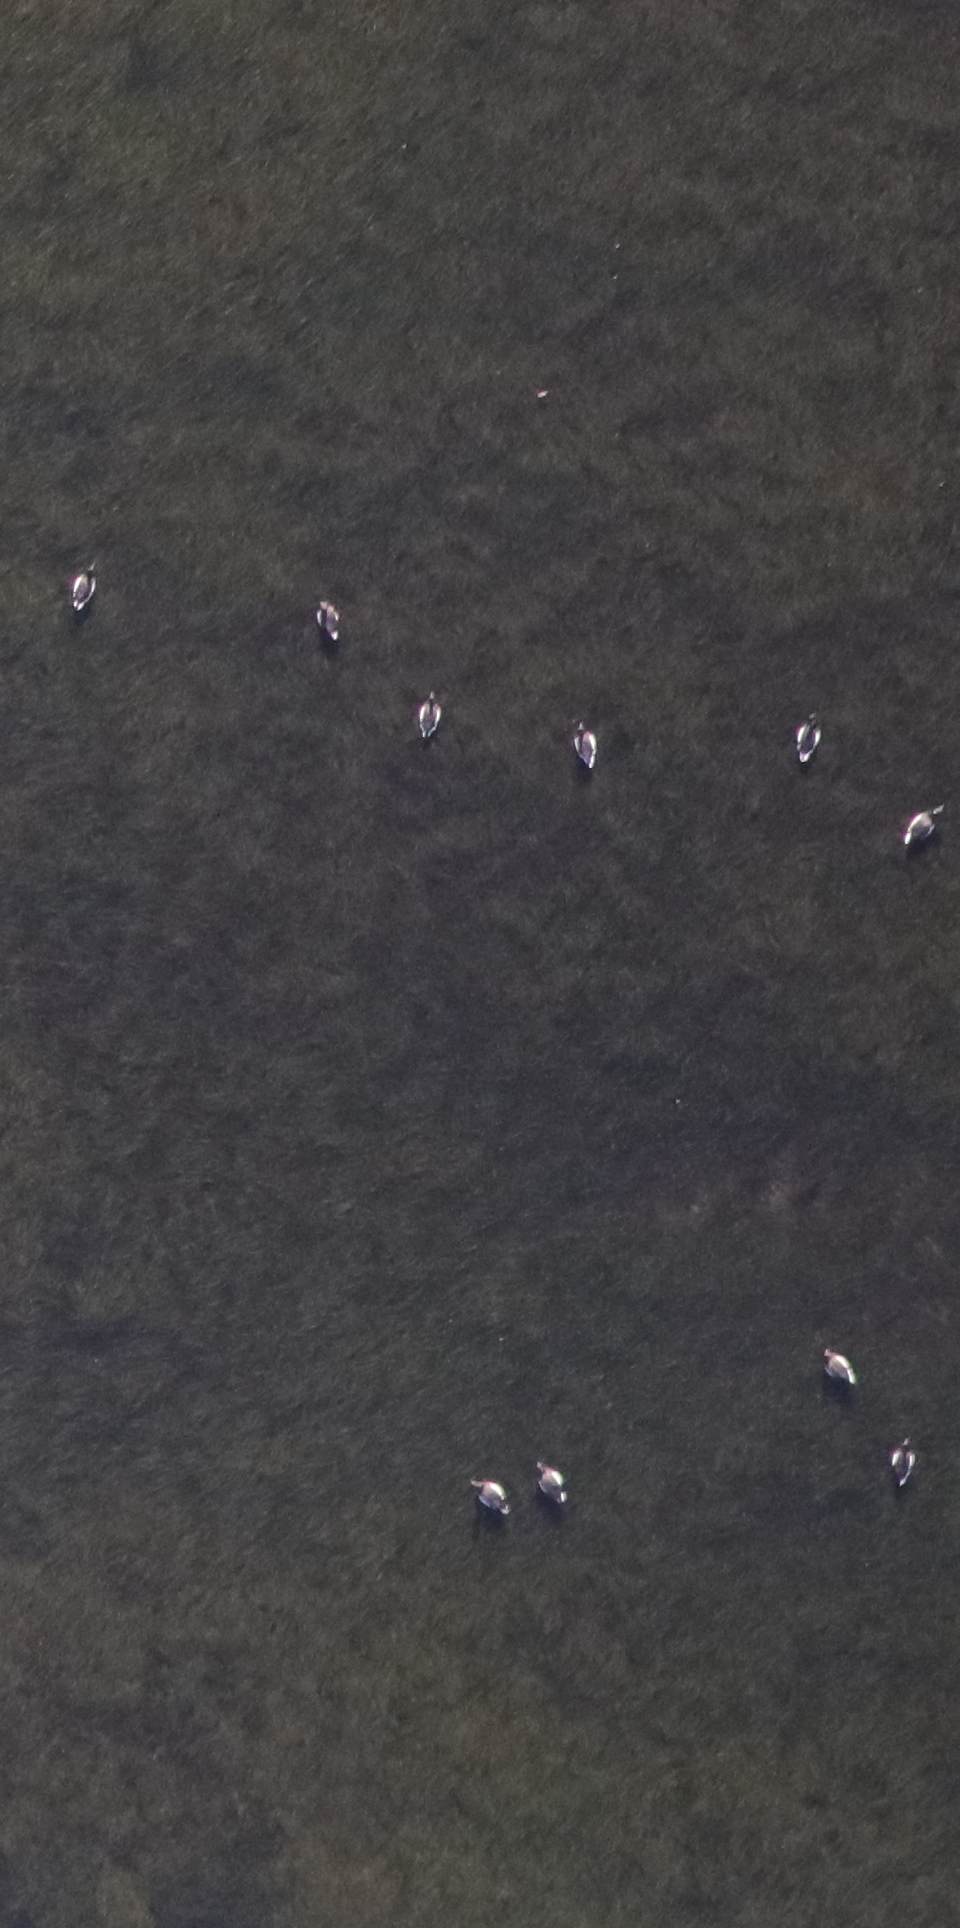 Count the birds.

10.